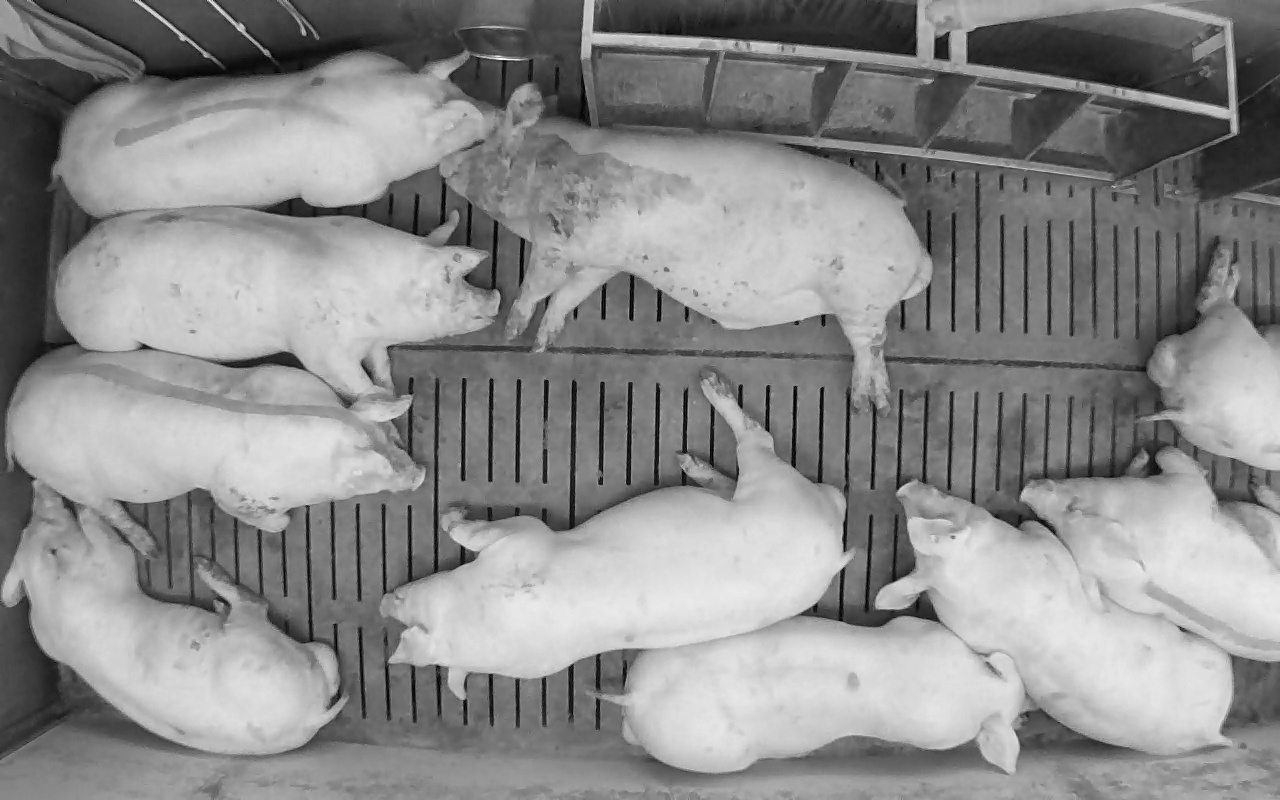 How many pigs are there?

10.